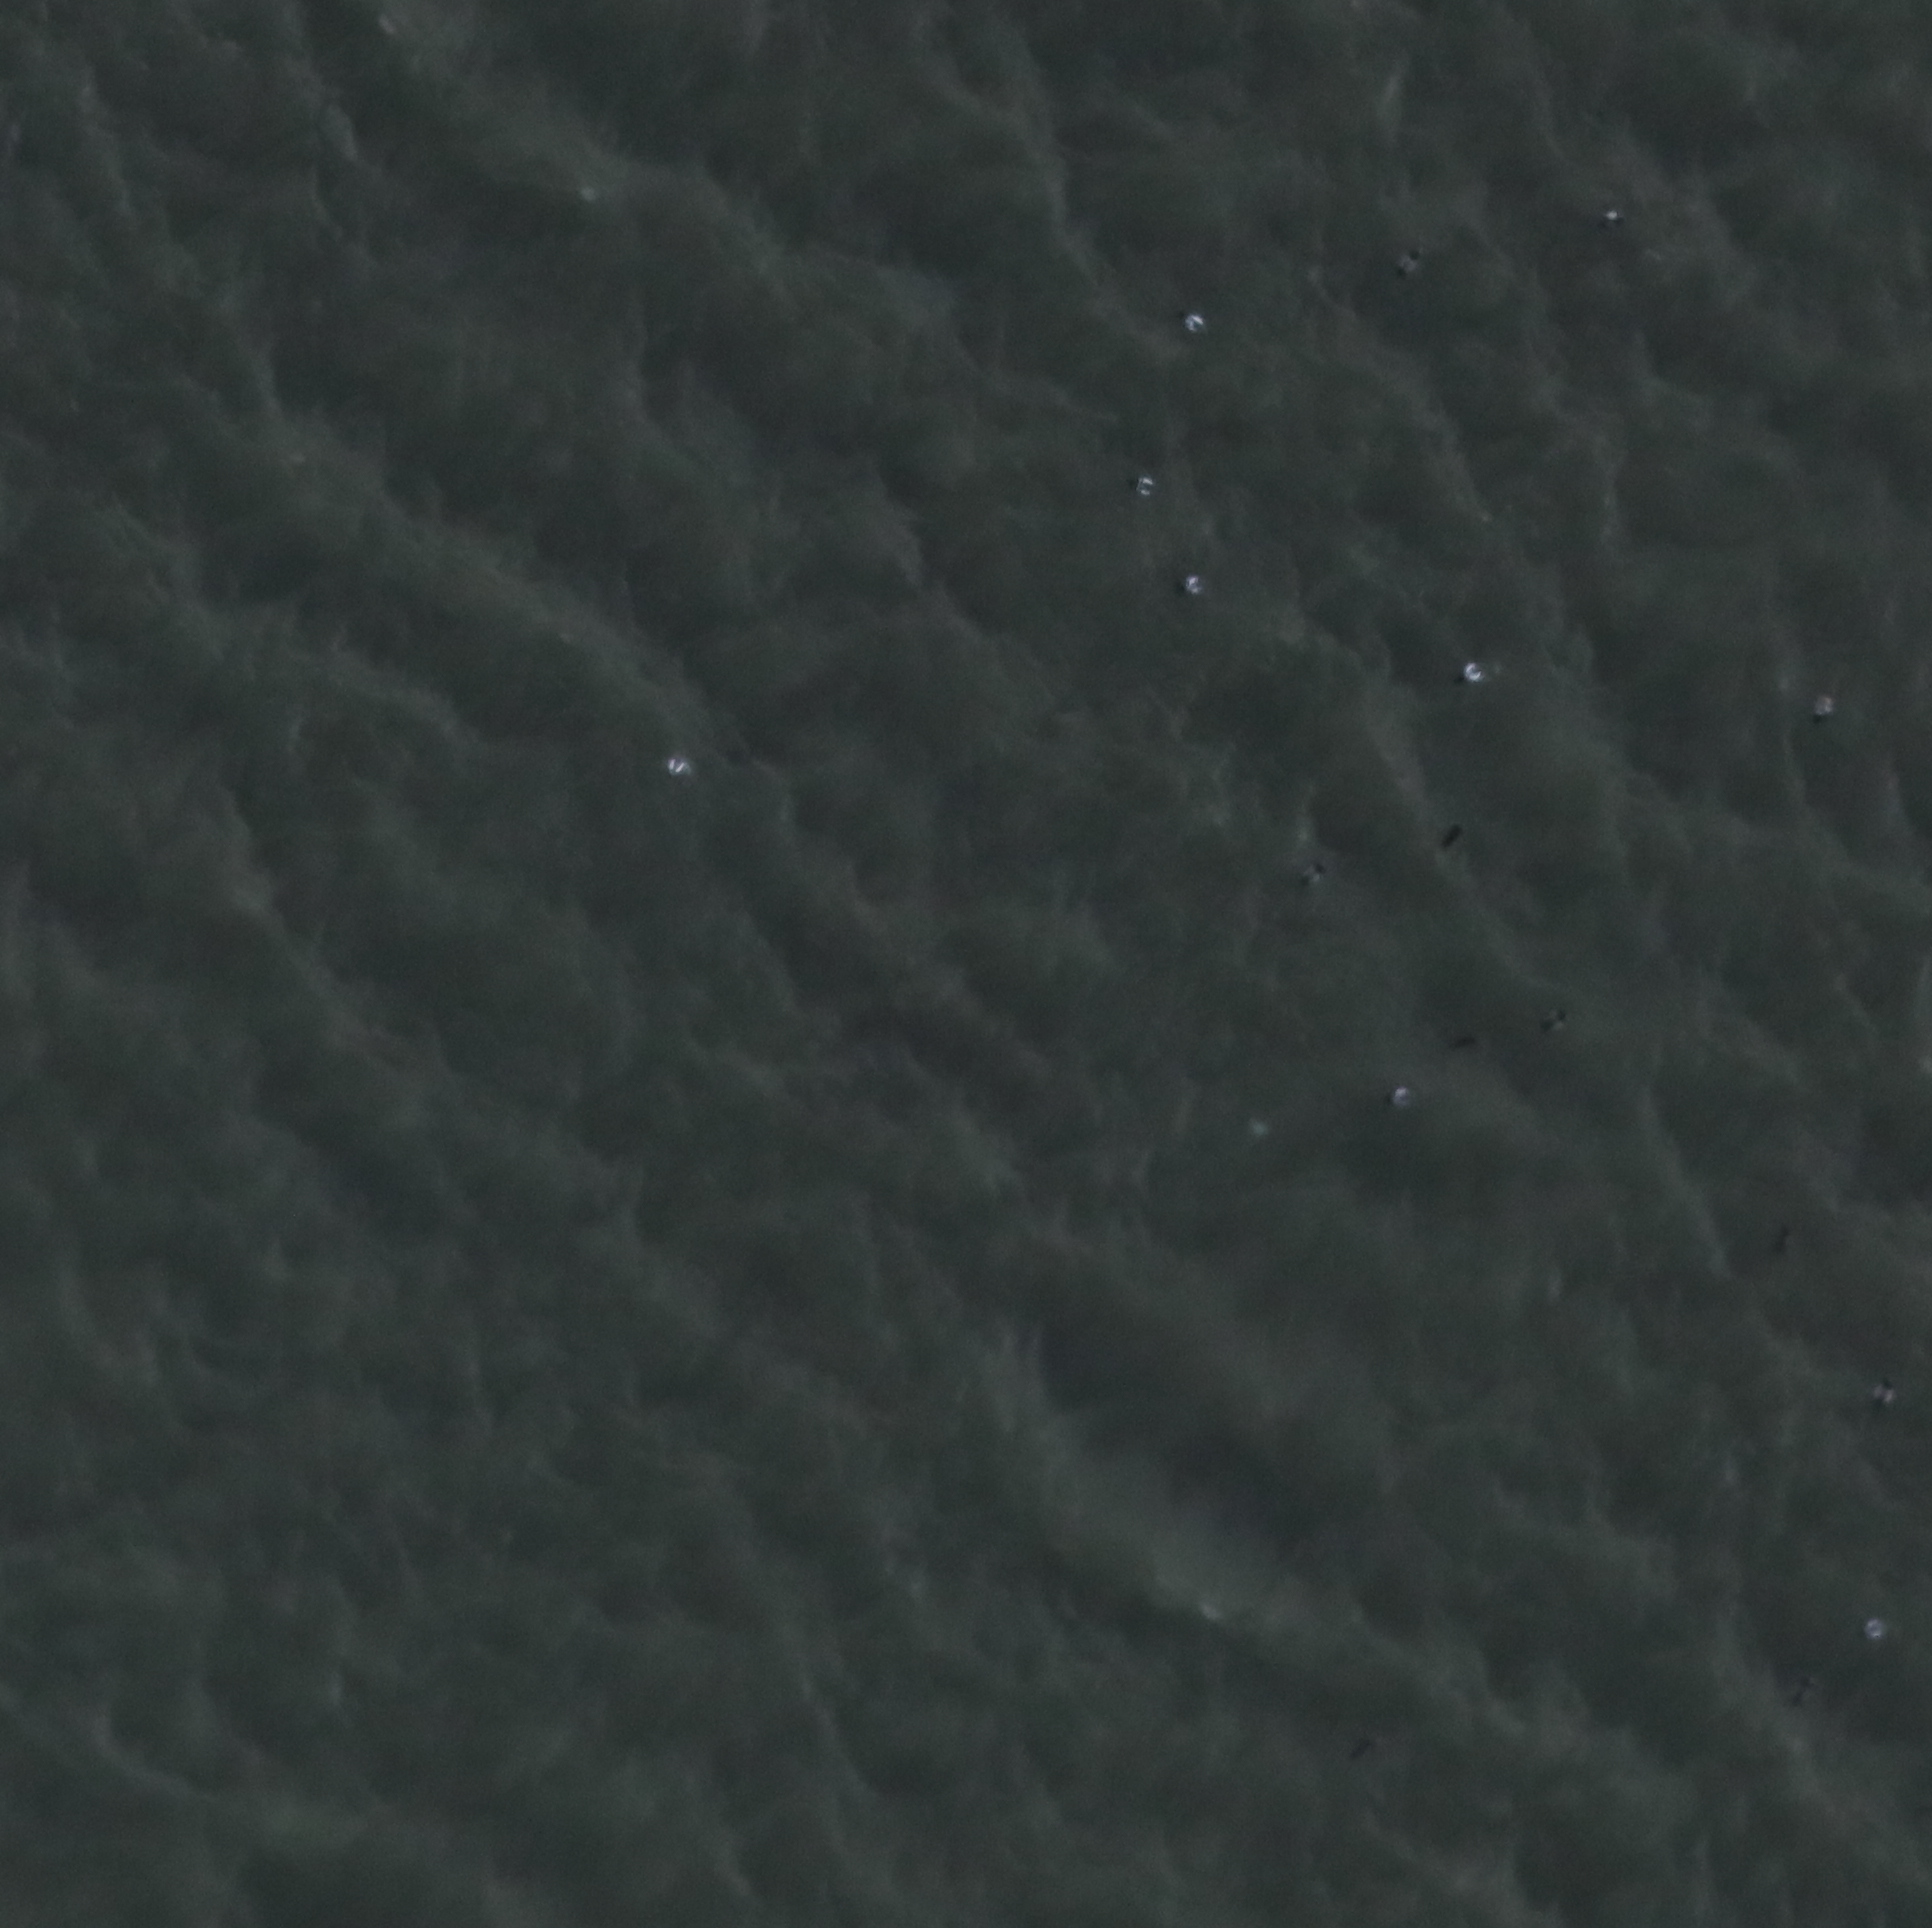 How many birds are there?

18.